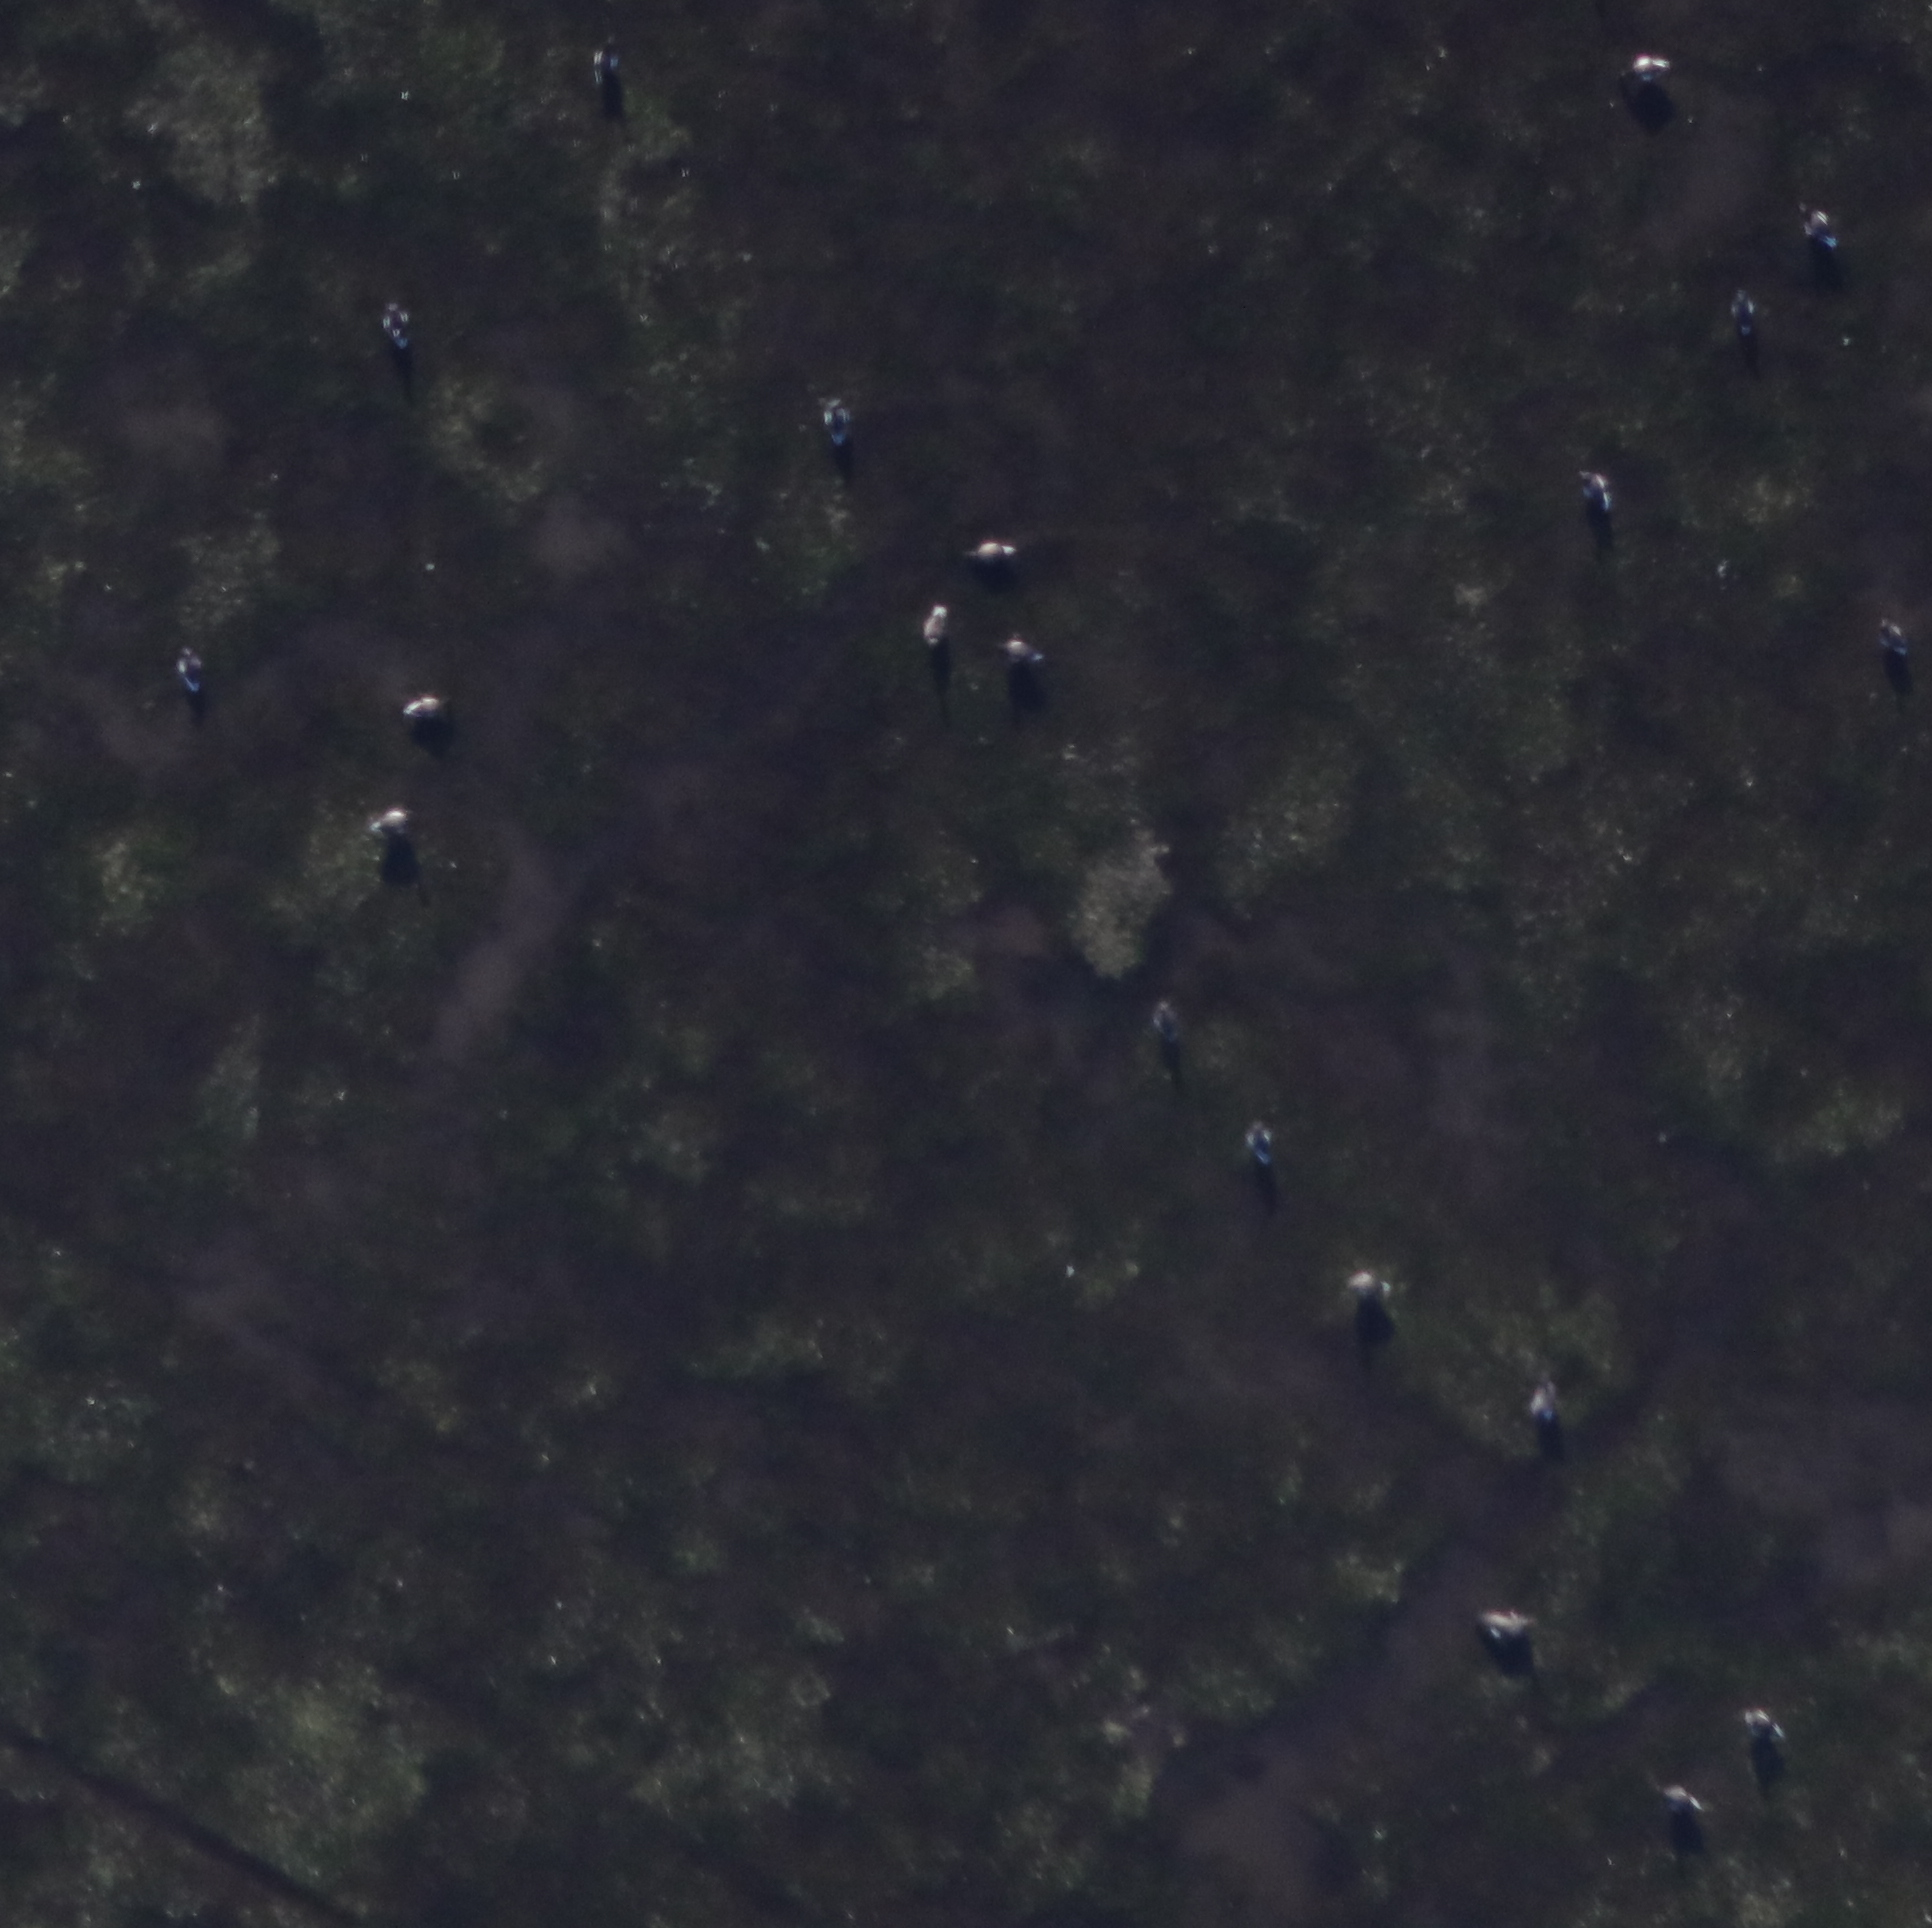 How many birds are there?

21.